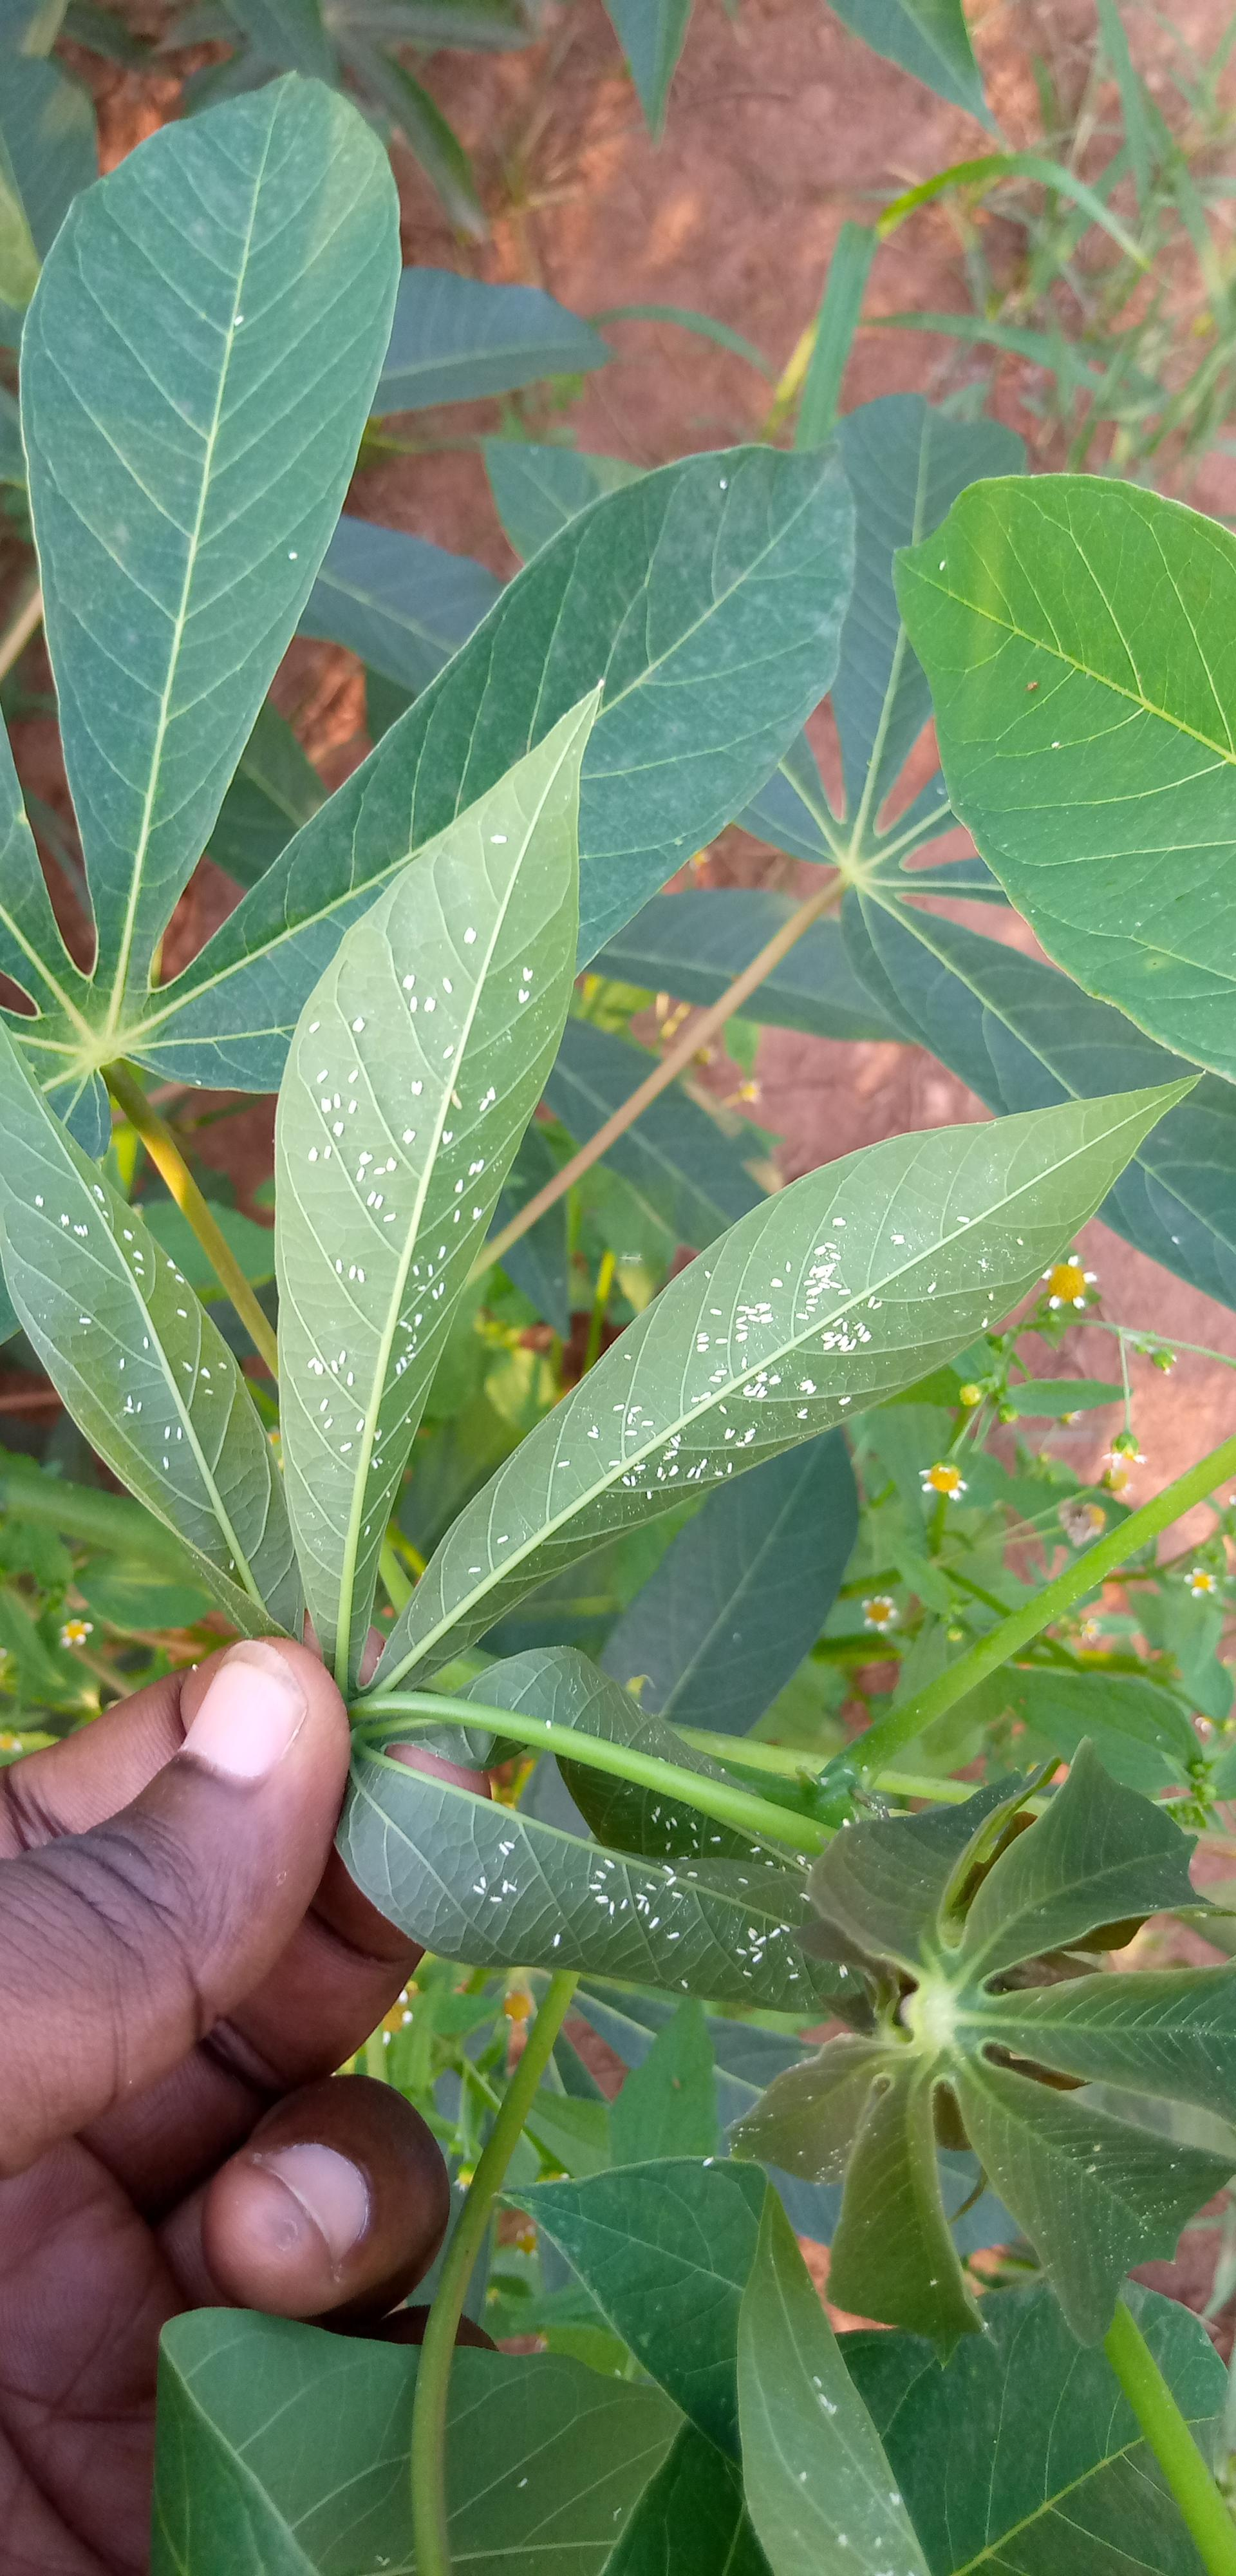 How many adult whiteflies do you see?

305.